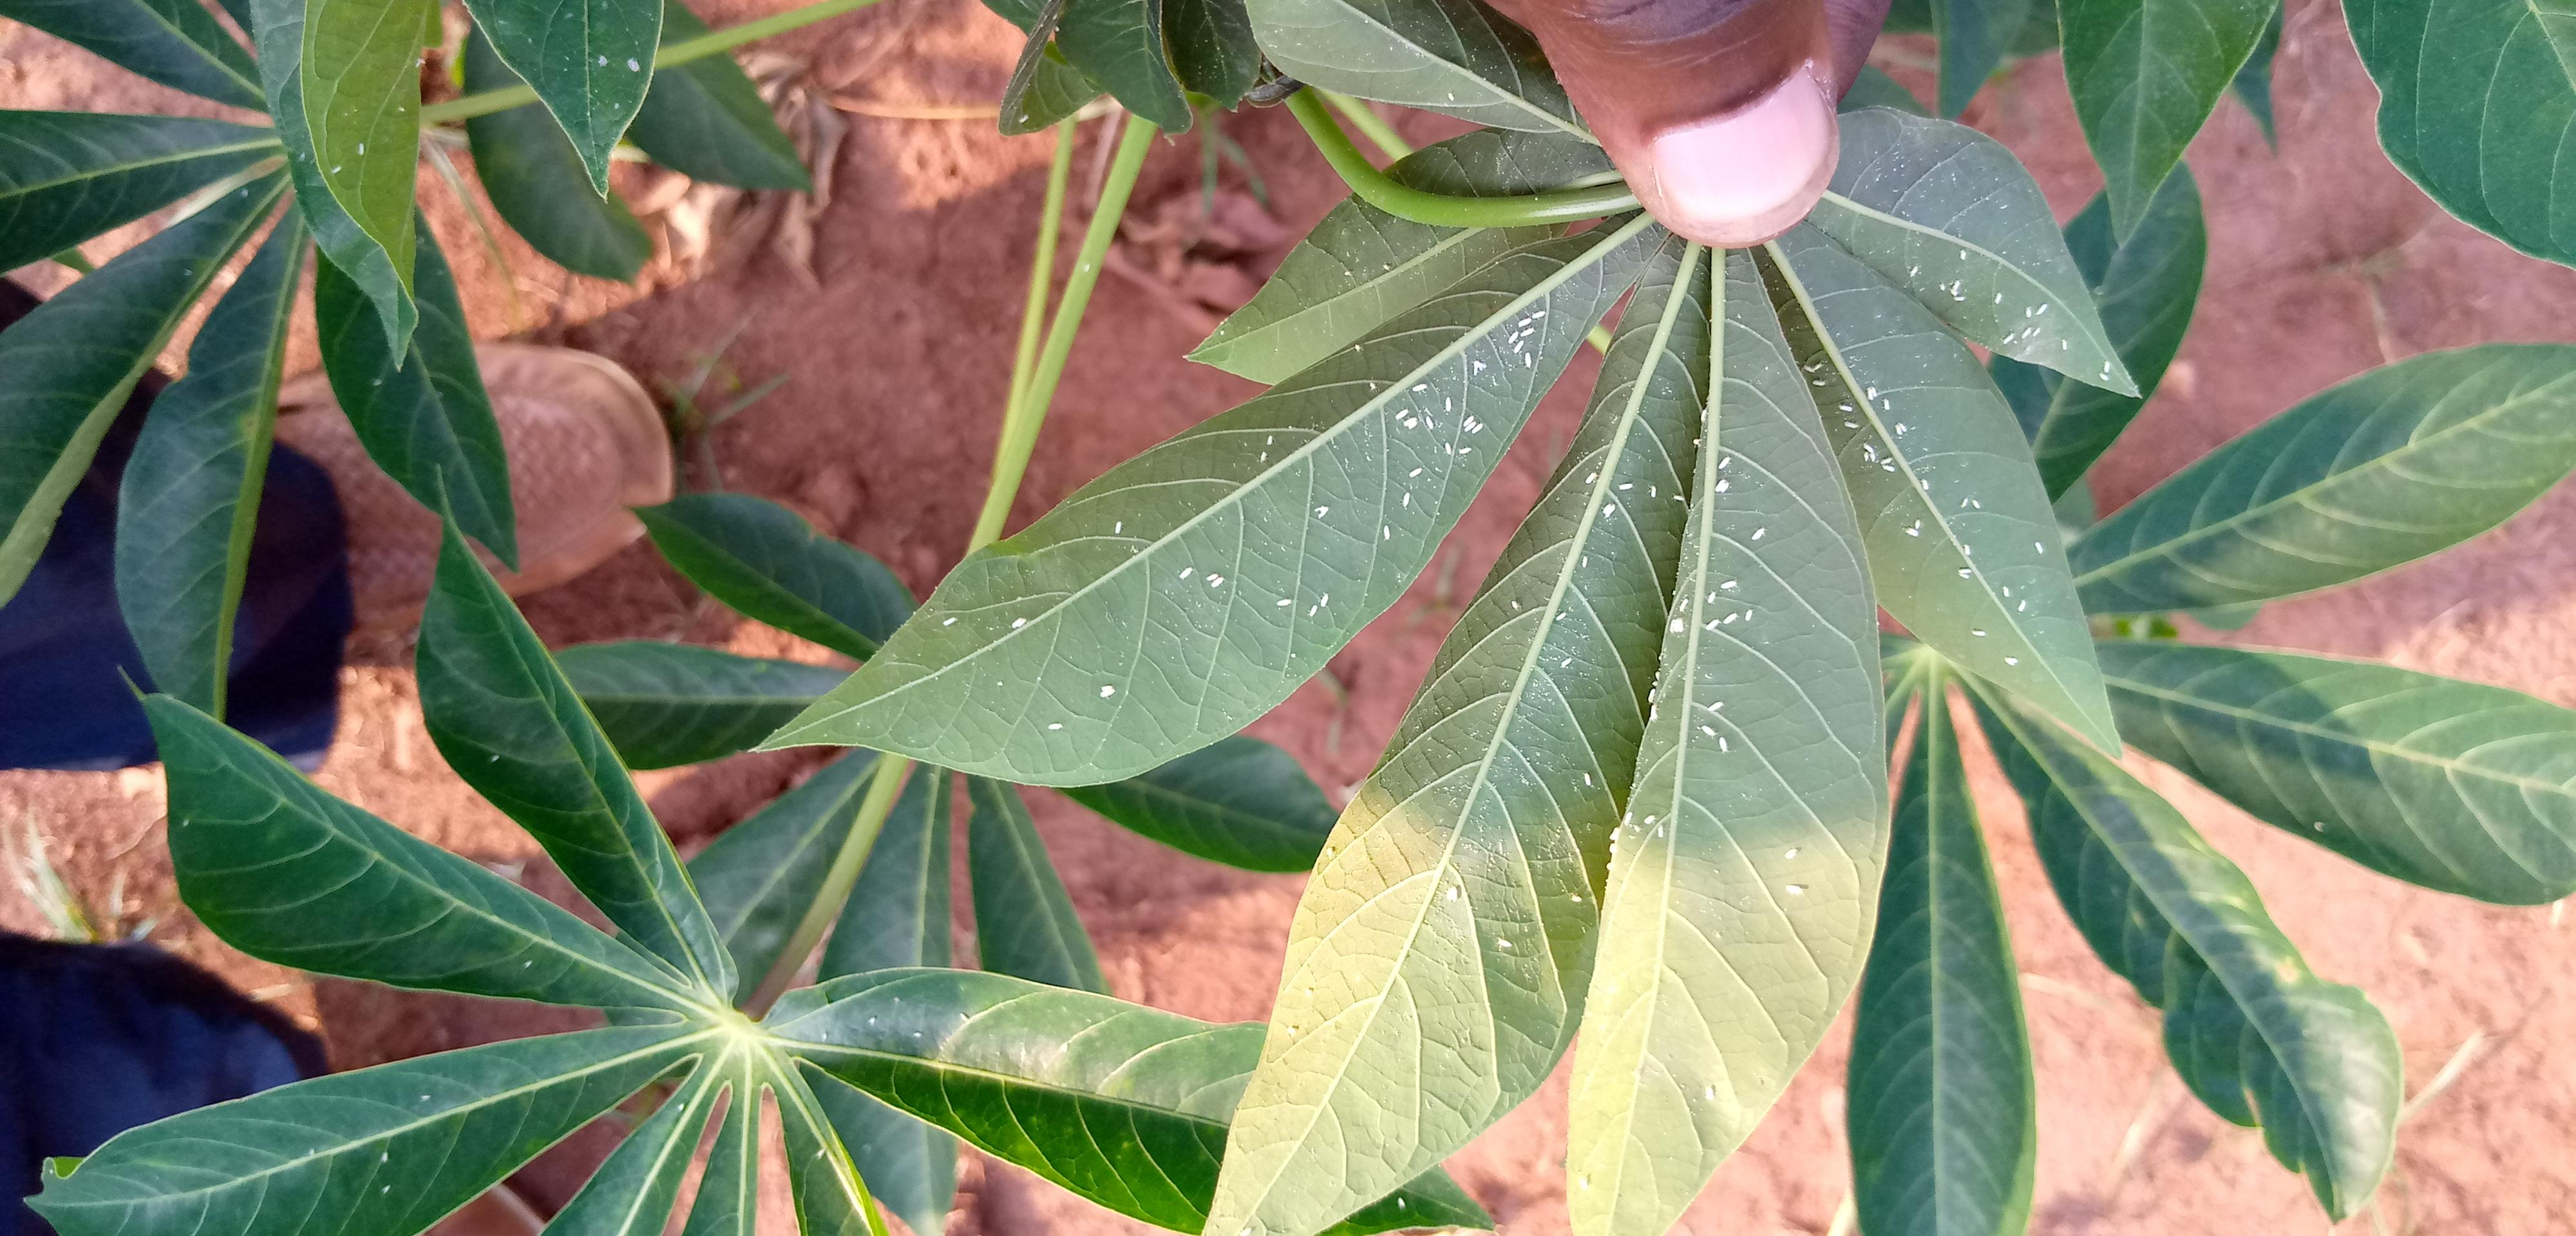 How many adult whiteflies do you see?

144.